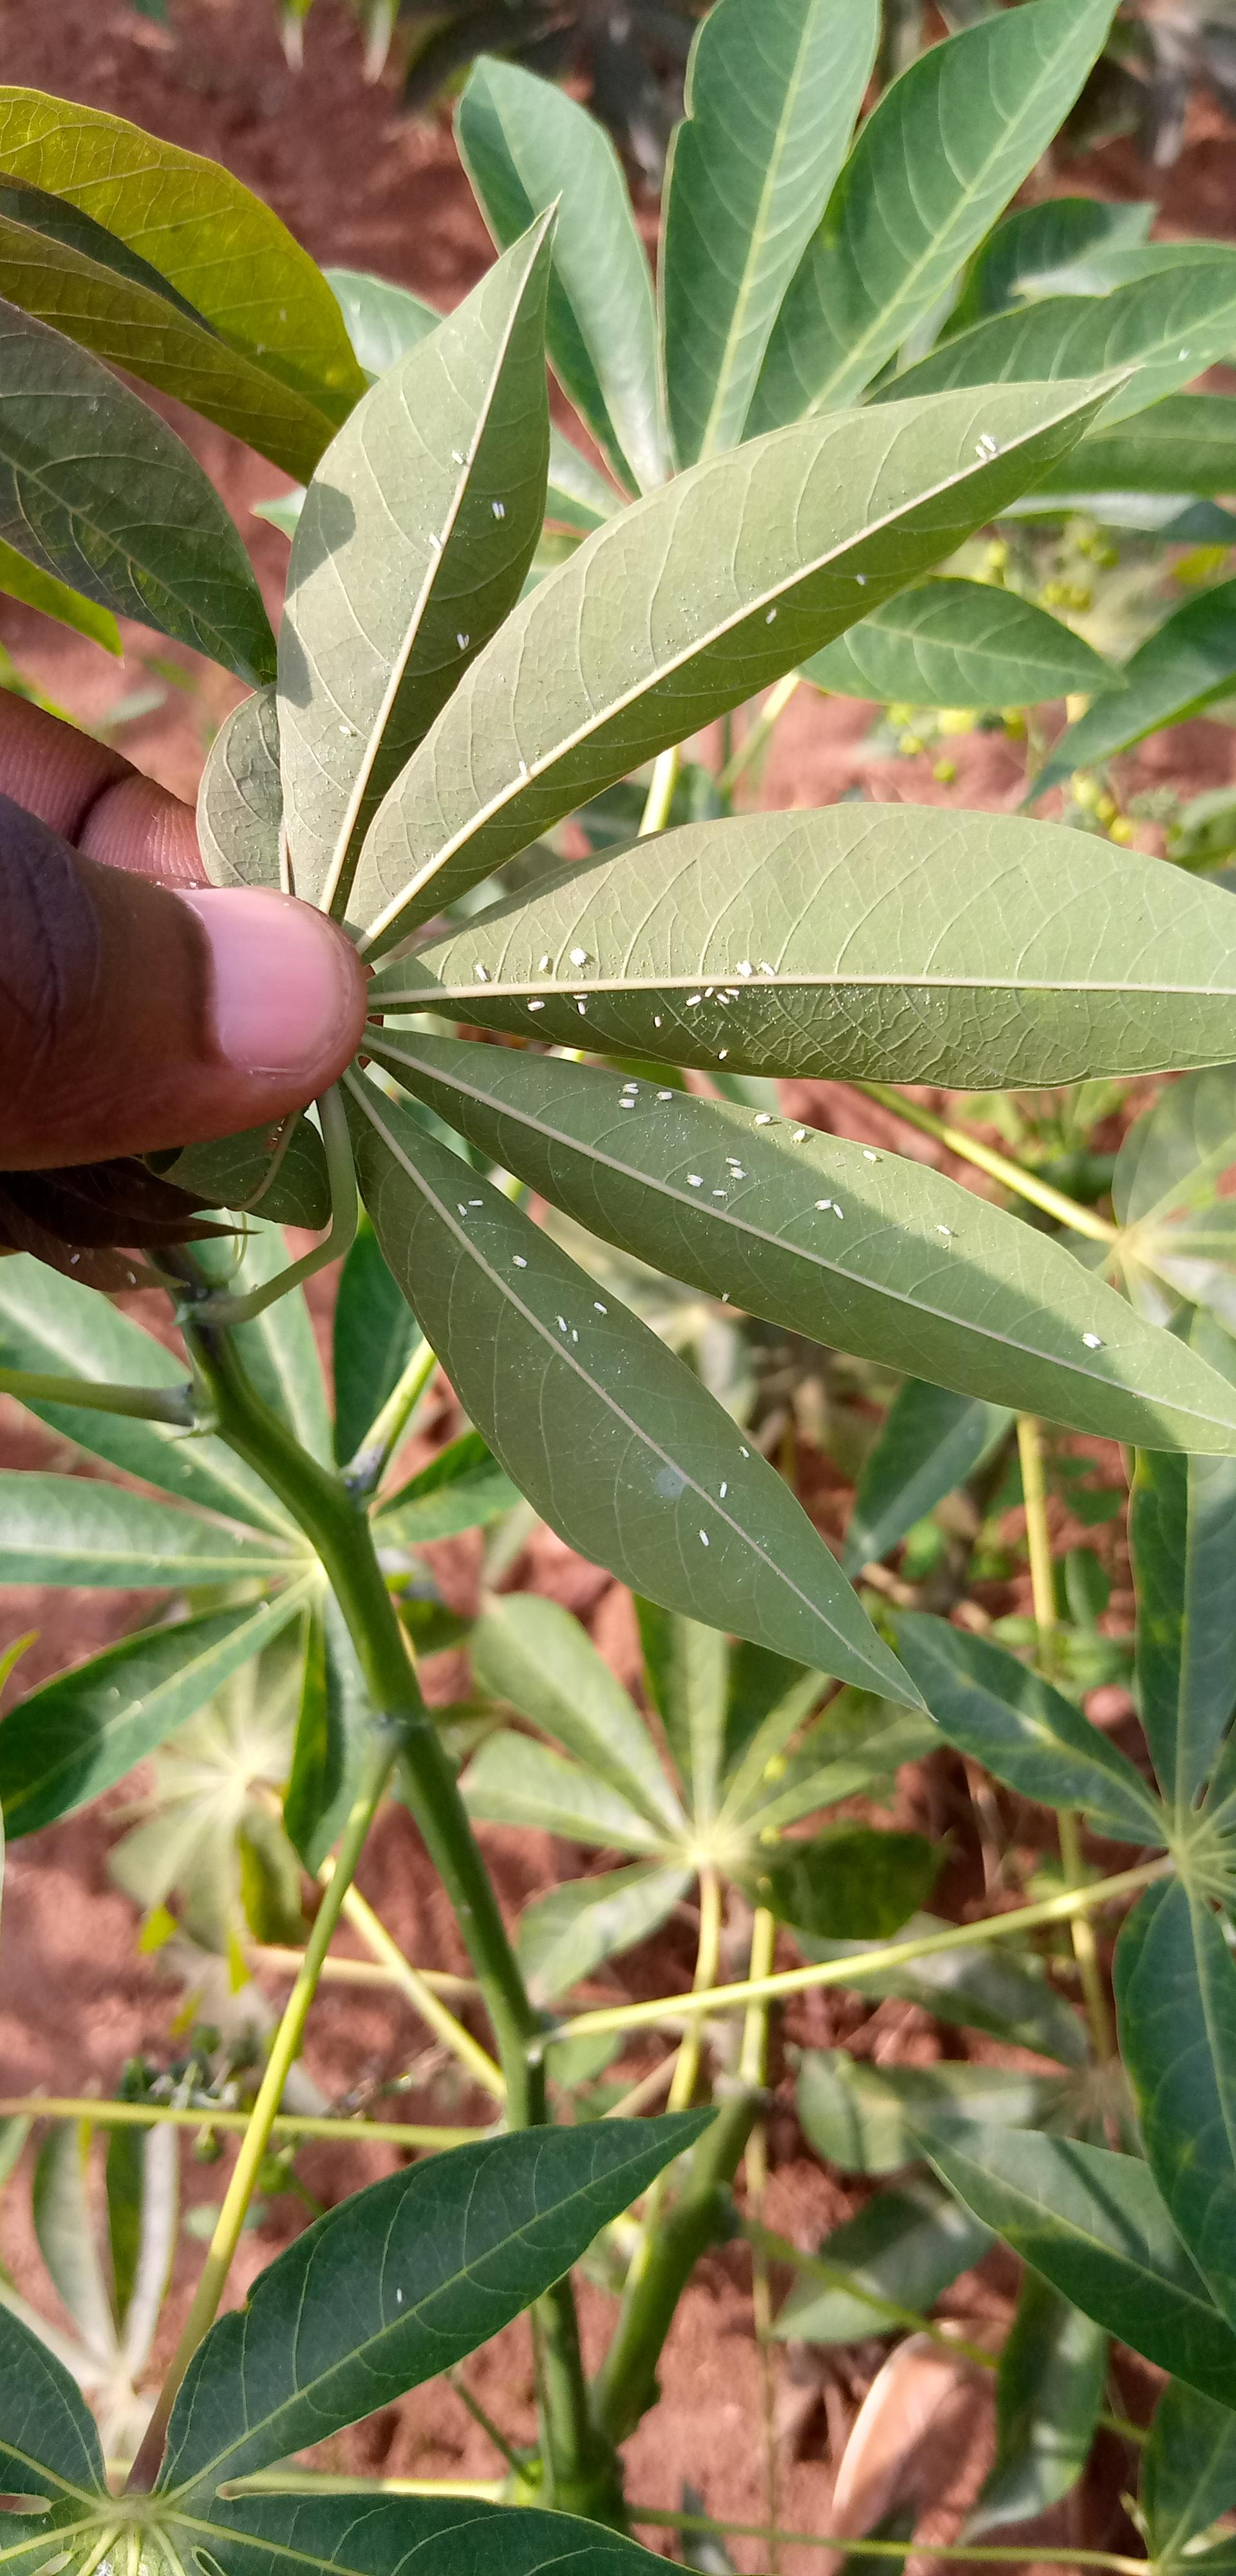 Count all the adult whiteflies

66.